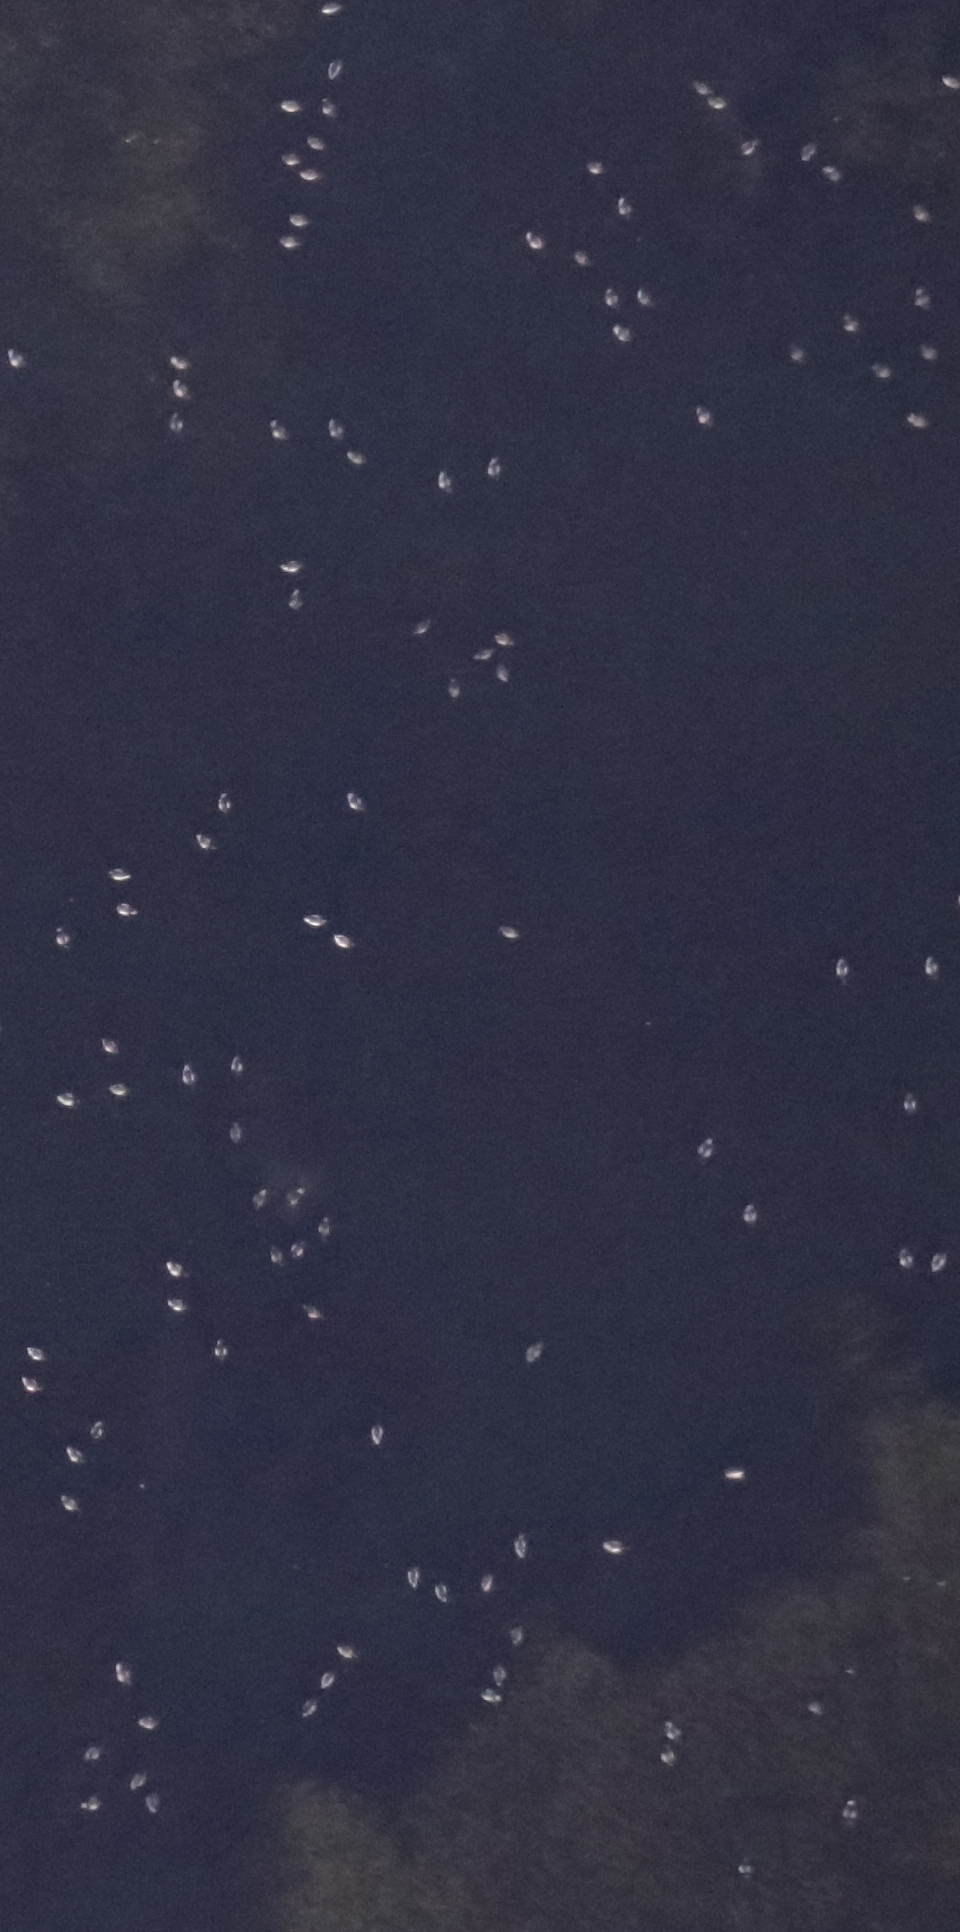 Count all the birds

109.